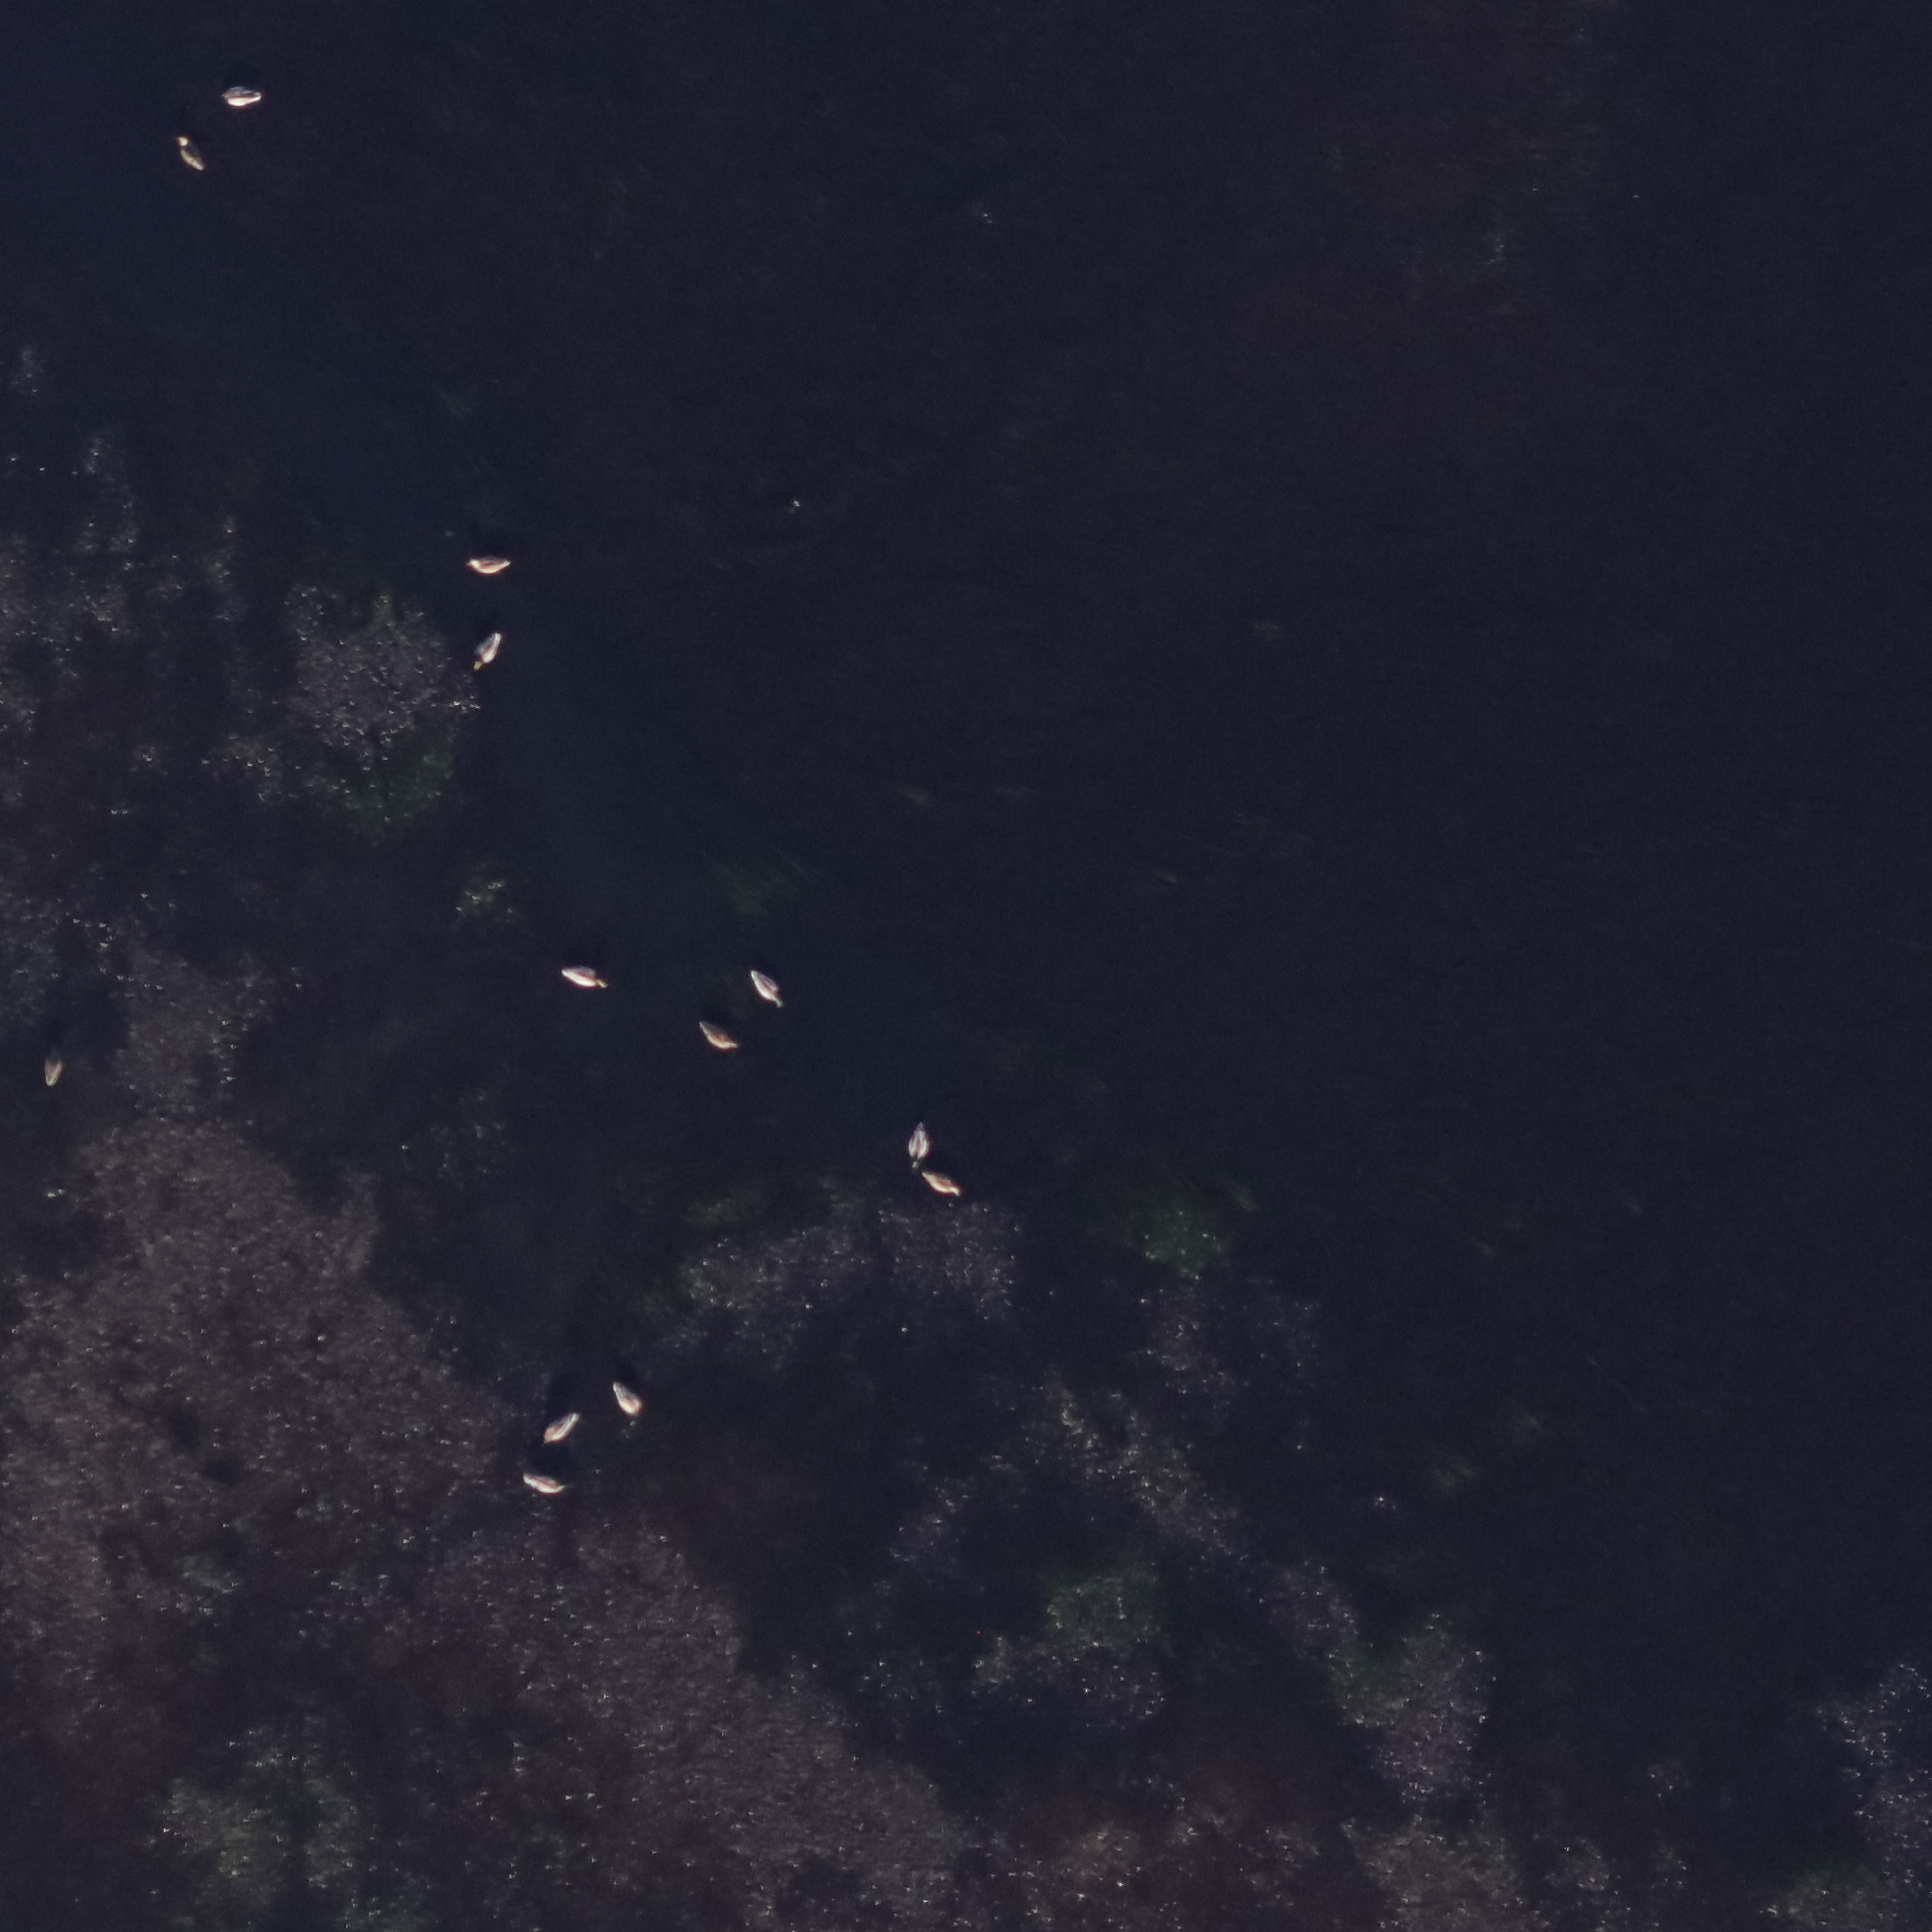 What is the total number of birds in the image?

13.